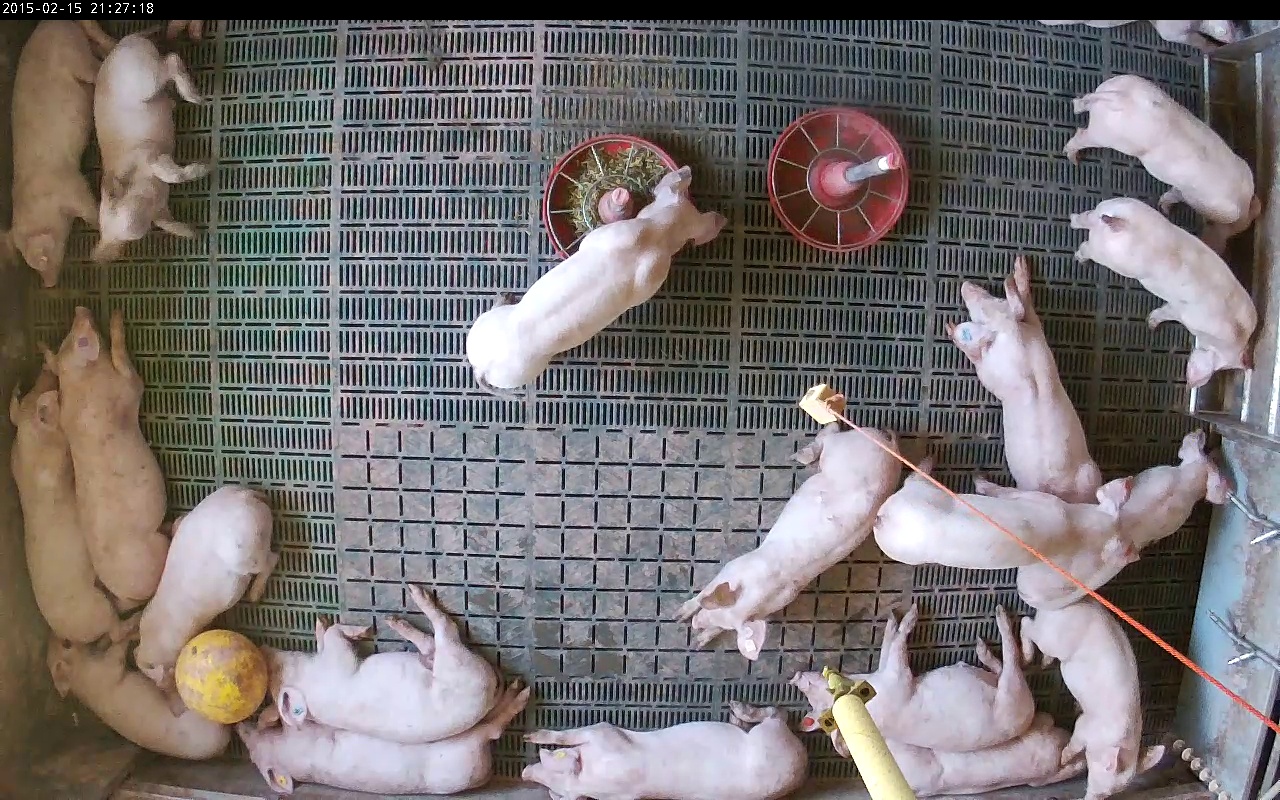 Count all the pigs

20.